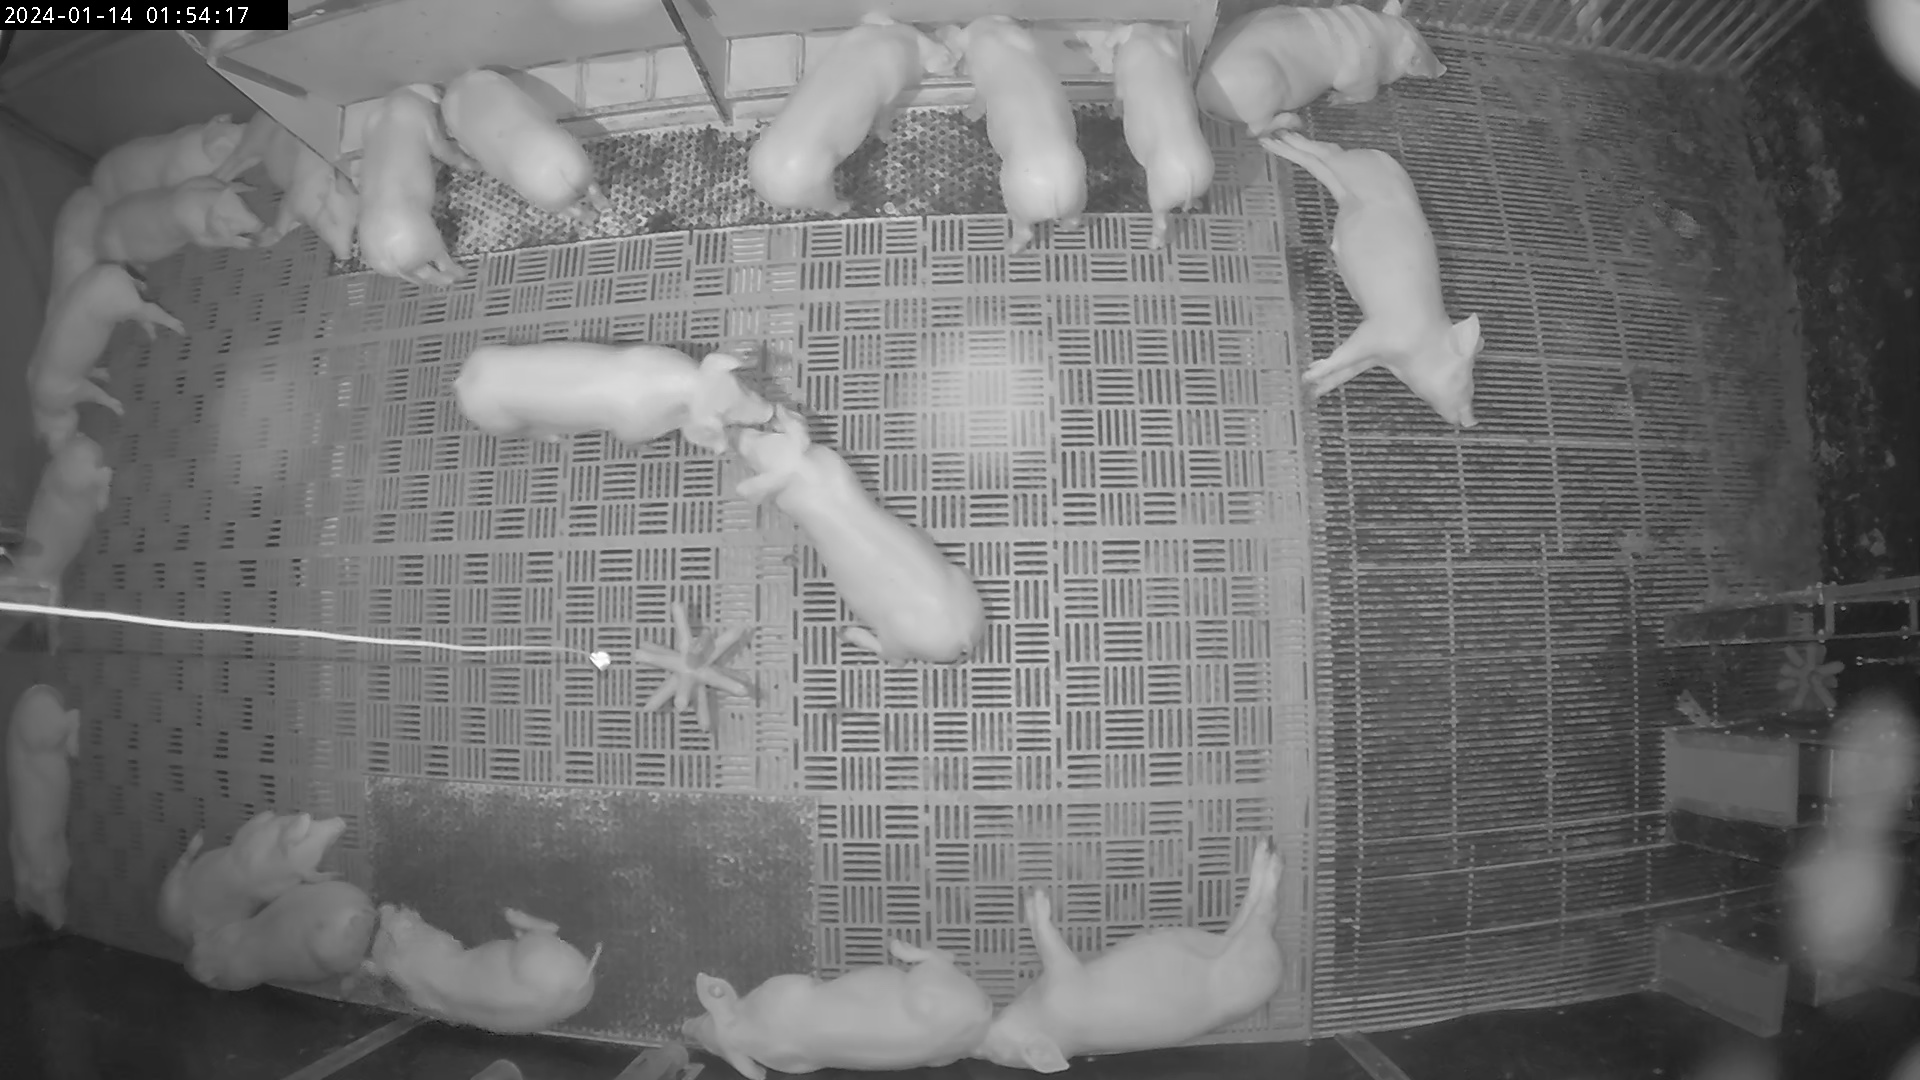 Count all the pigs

21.